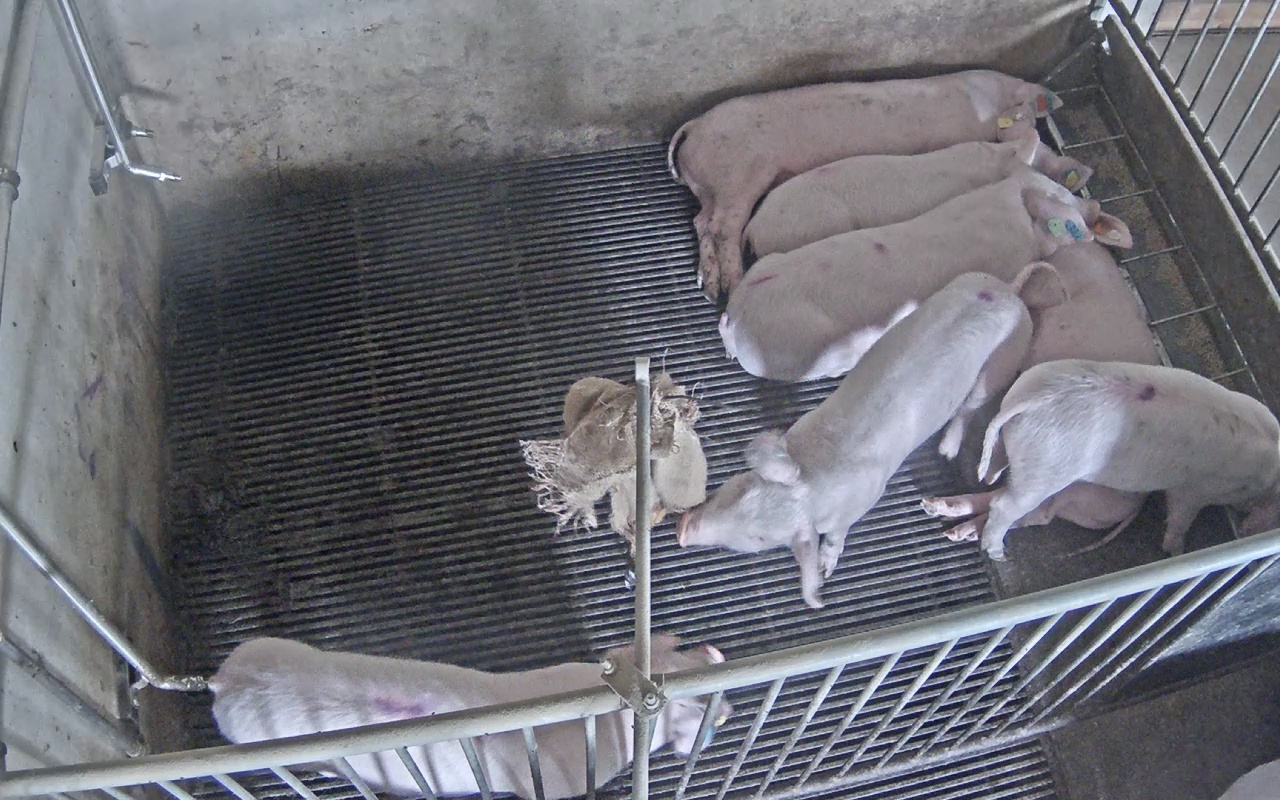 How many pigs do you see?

7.